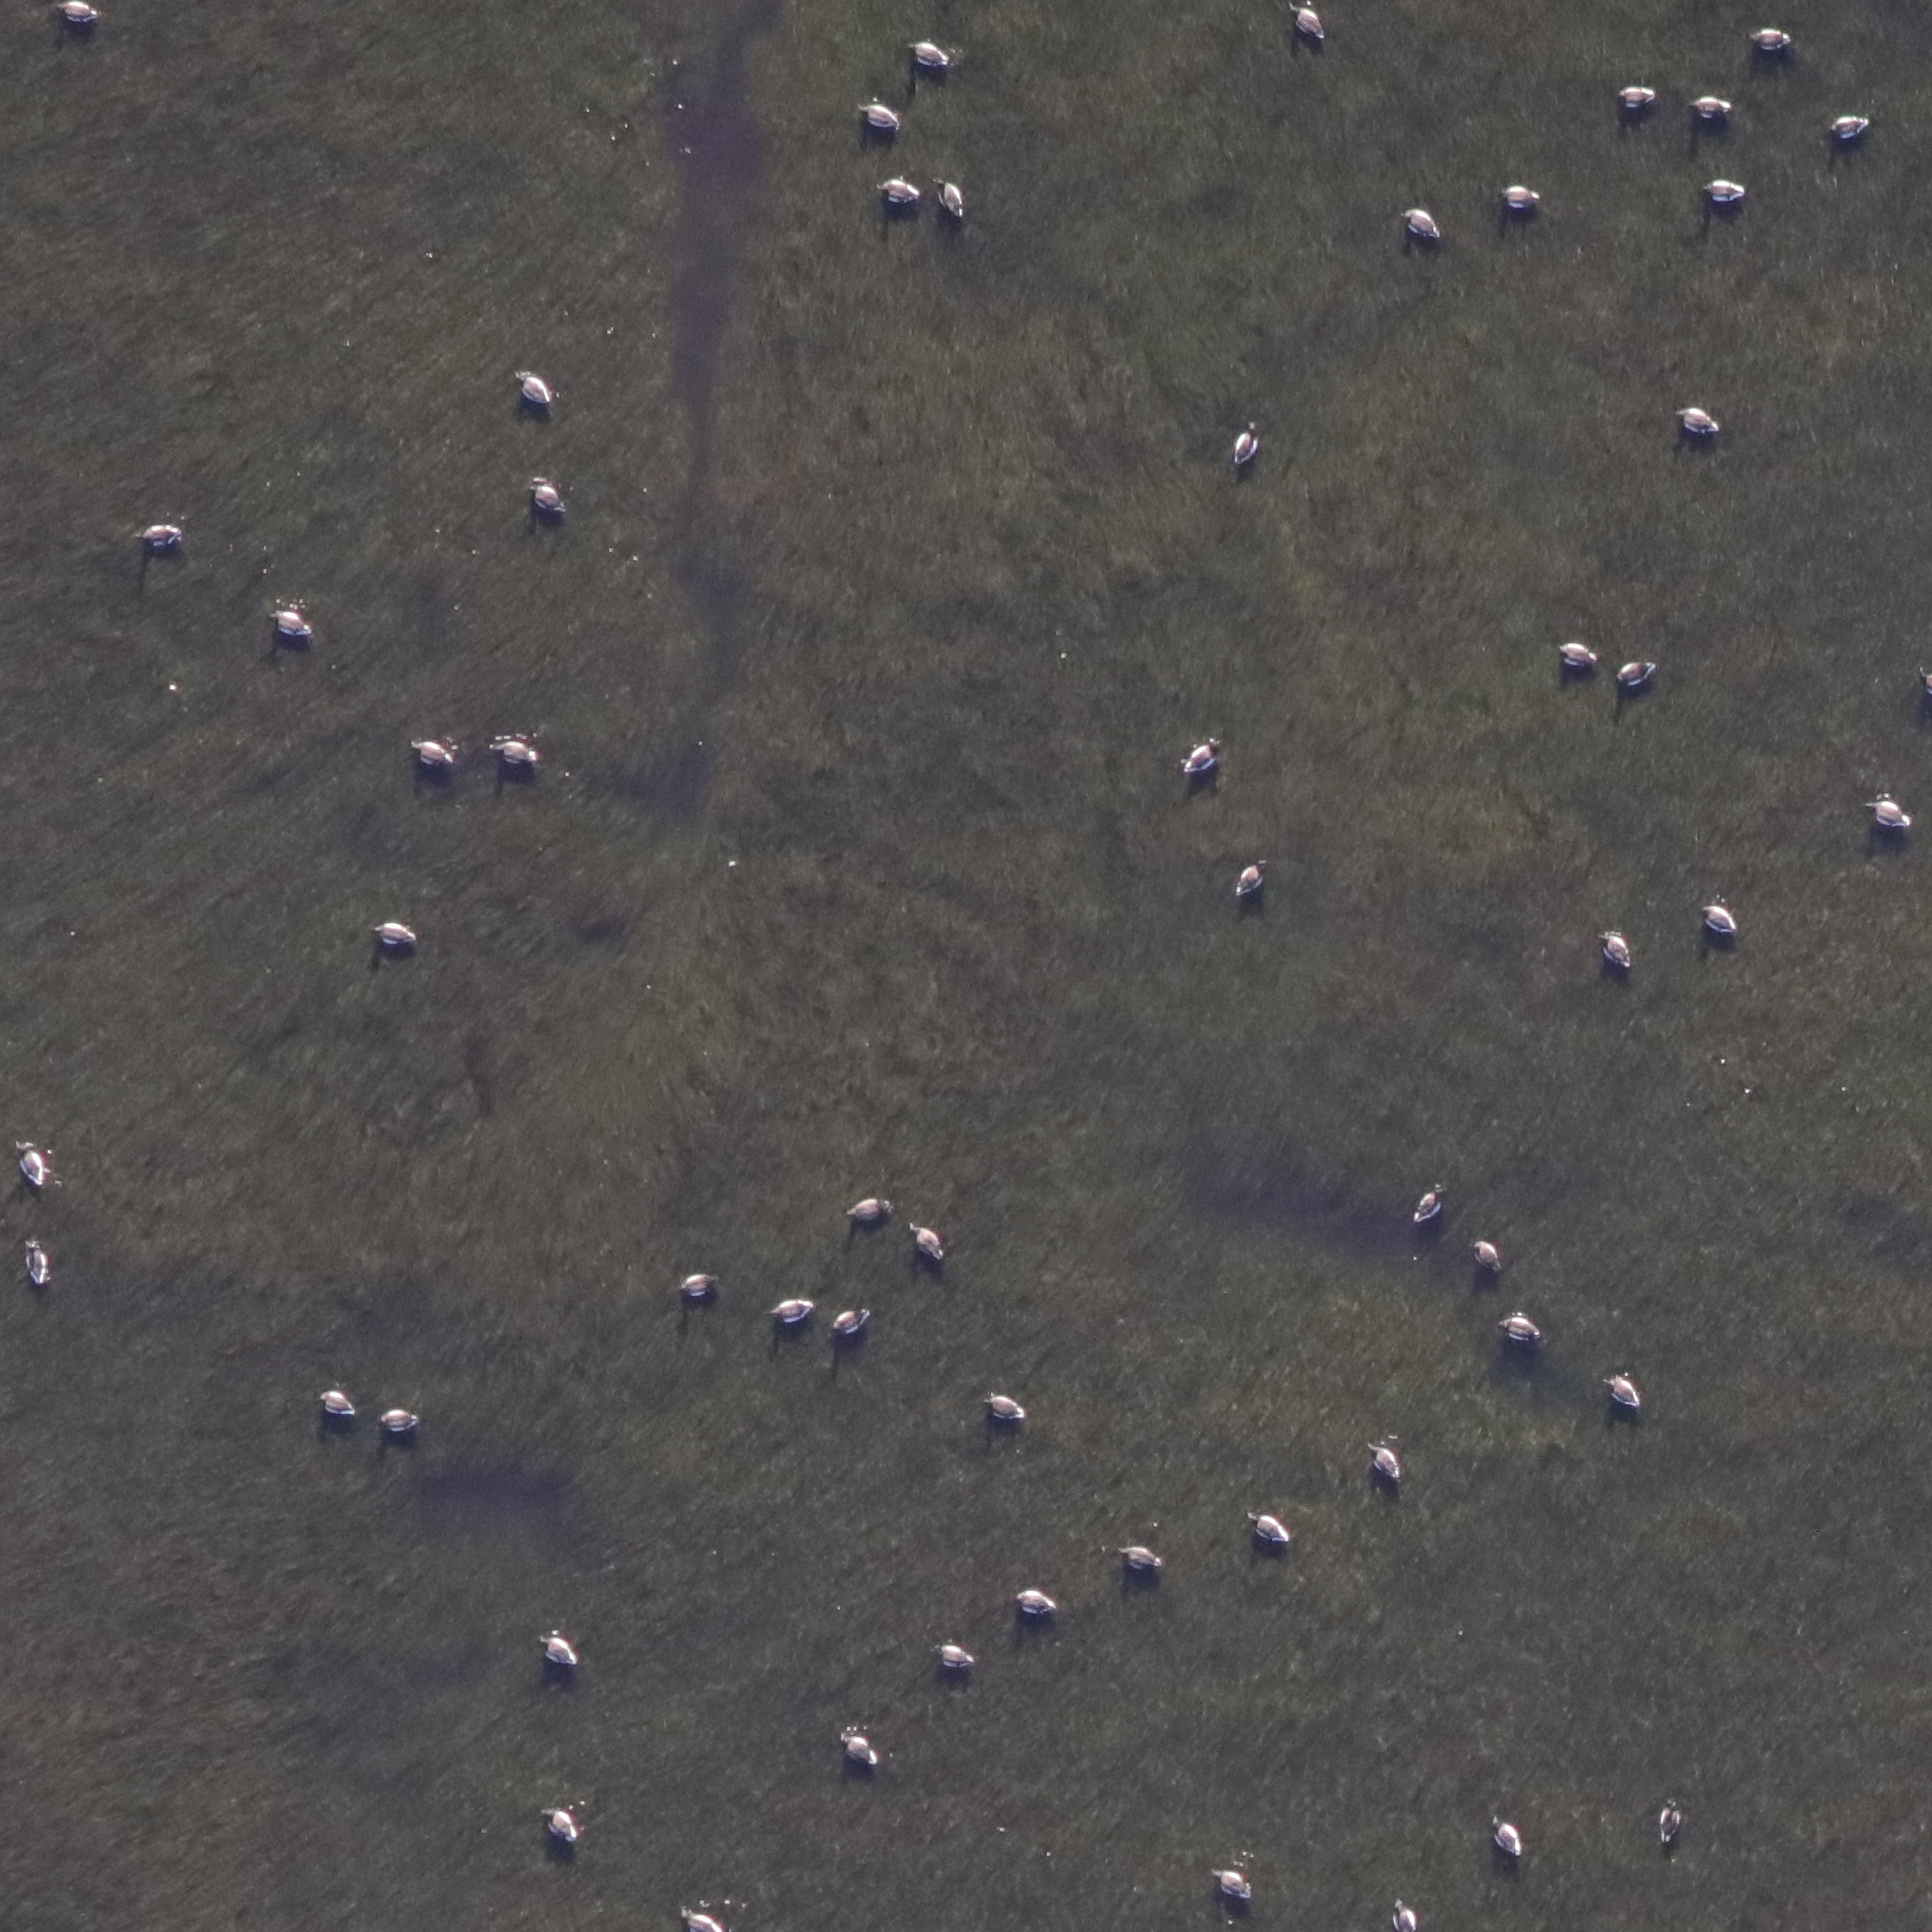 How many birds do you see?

56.